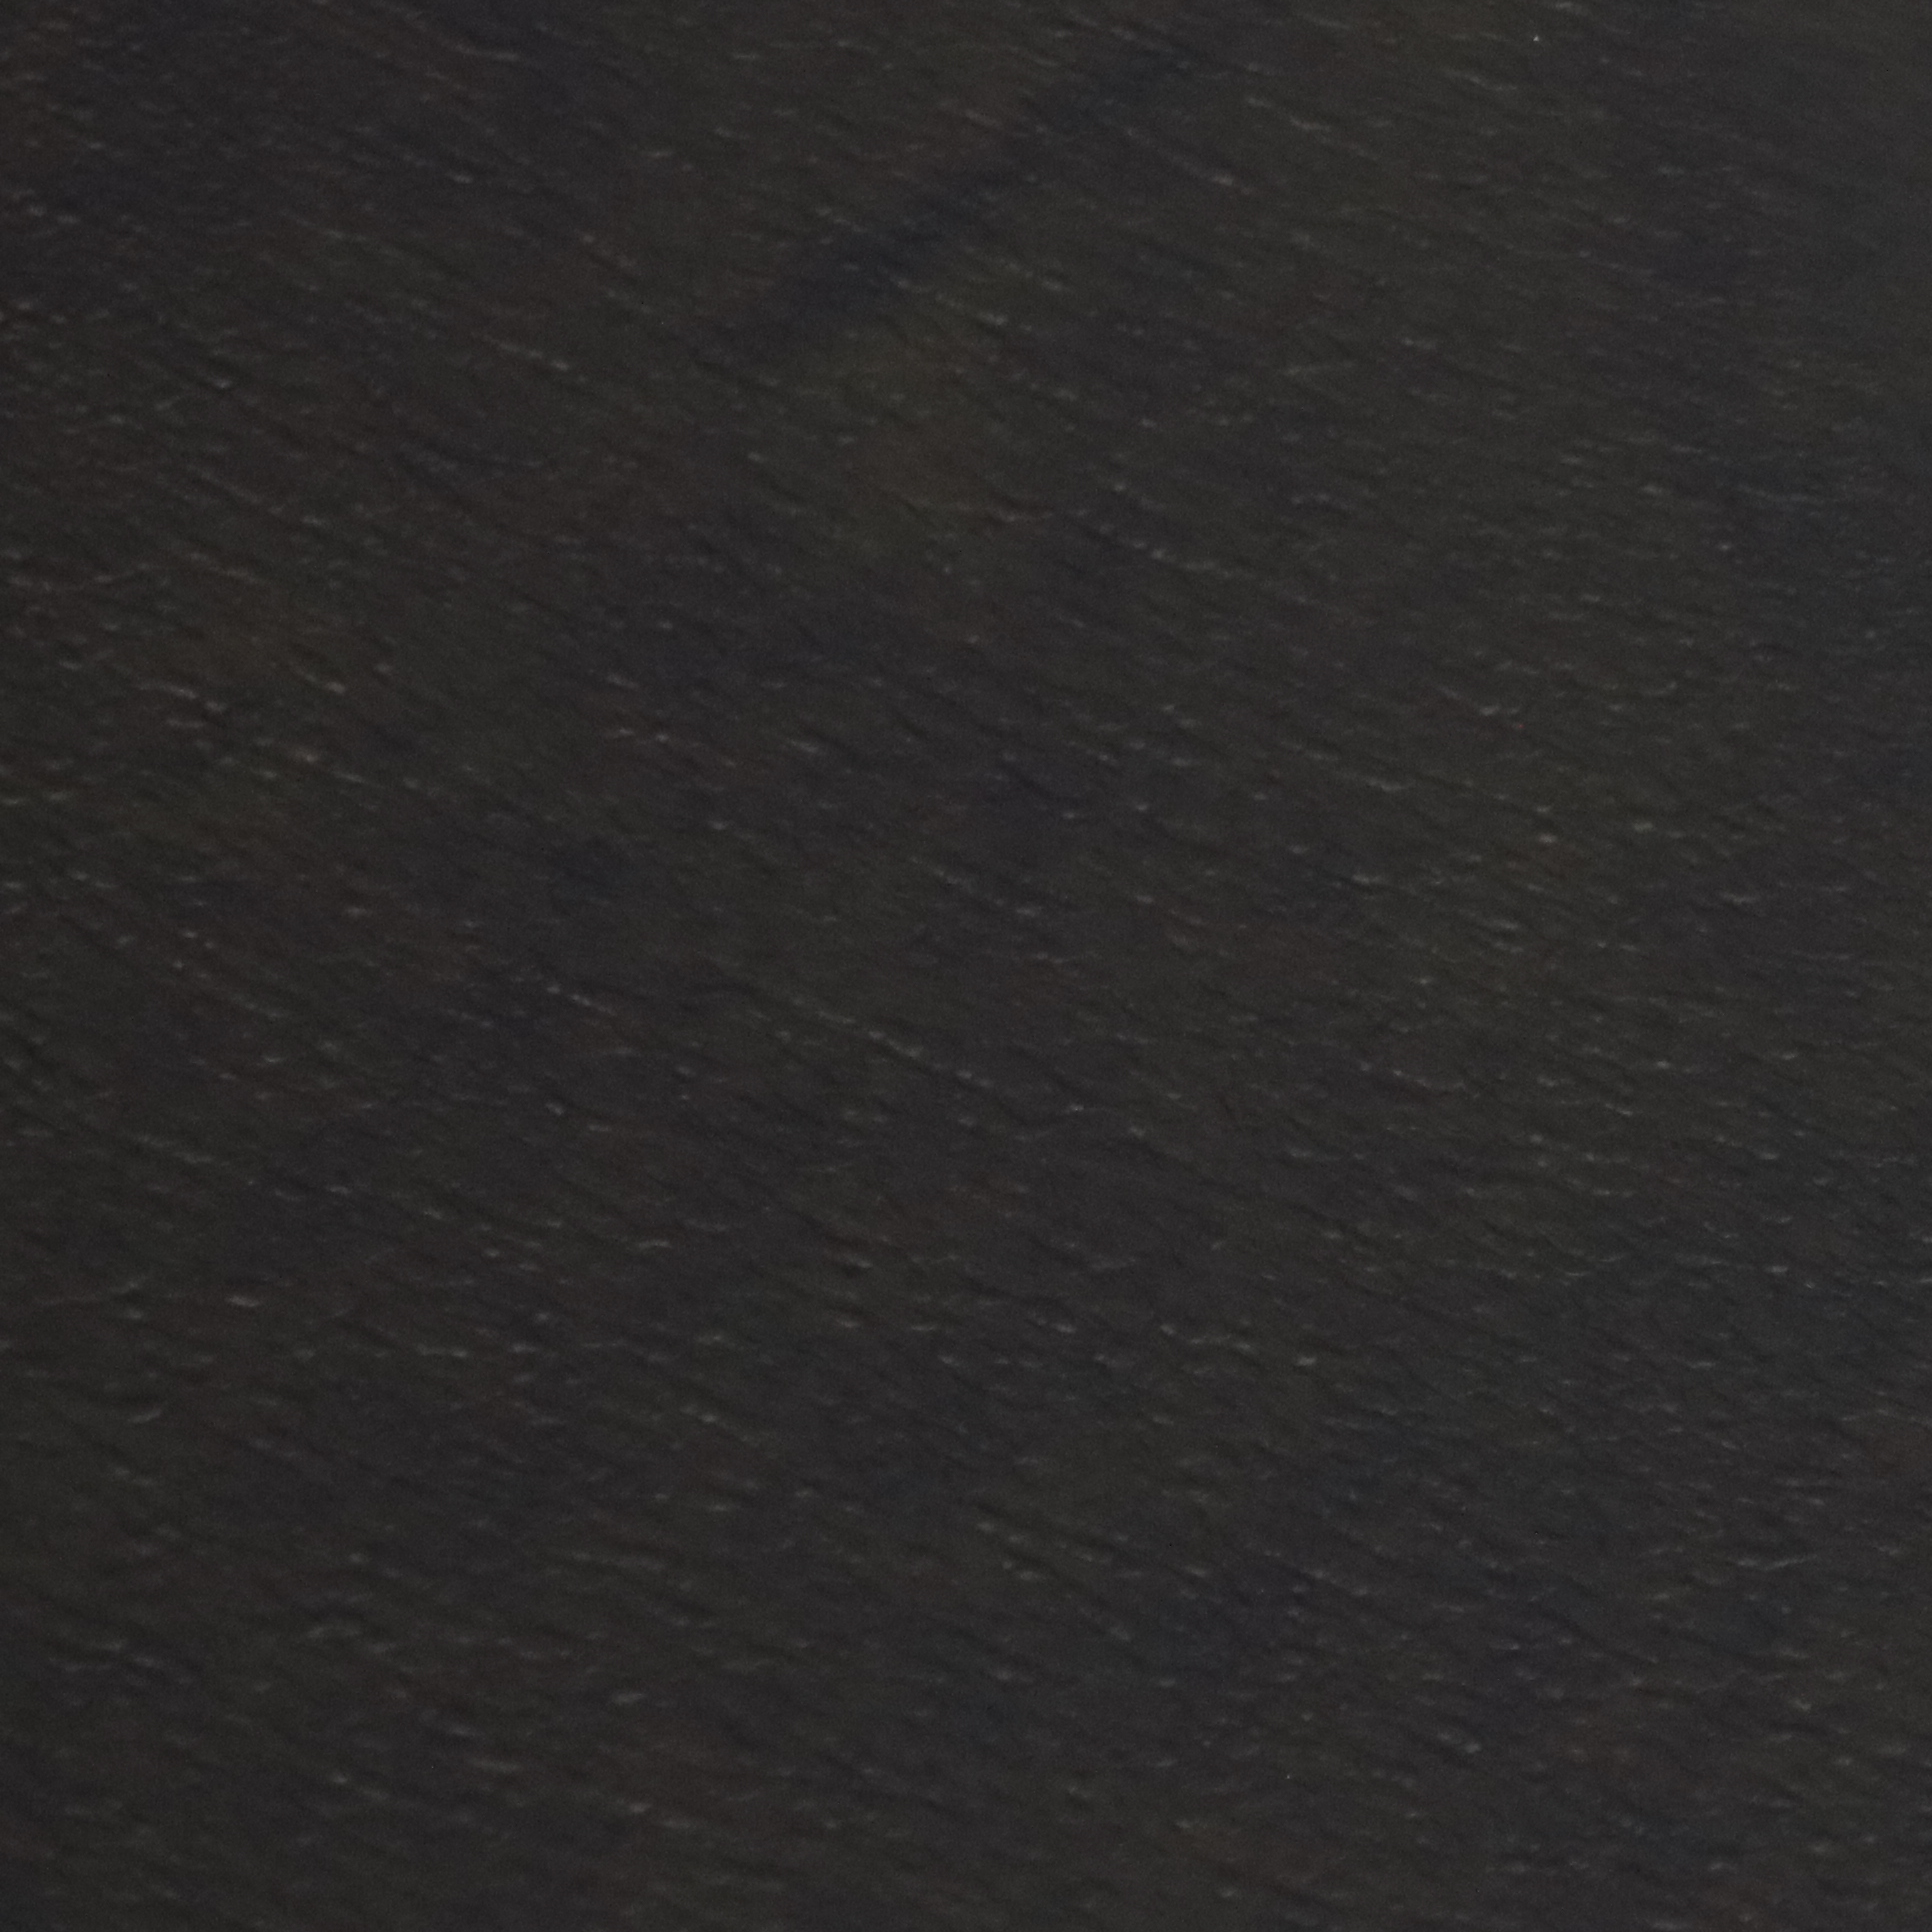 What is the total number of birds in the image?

0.